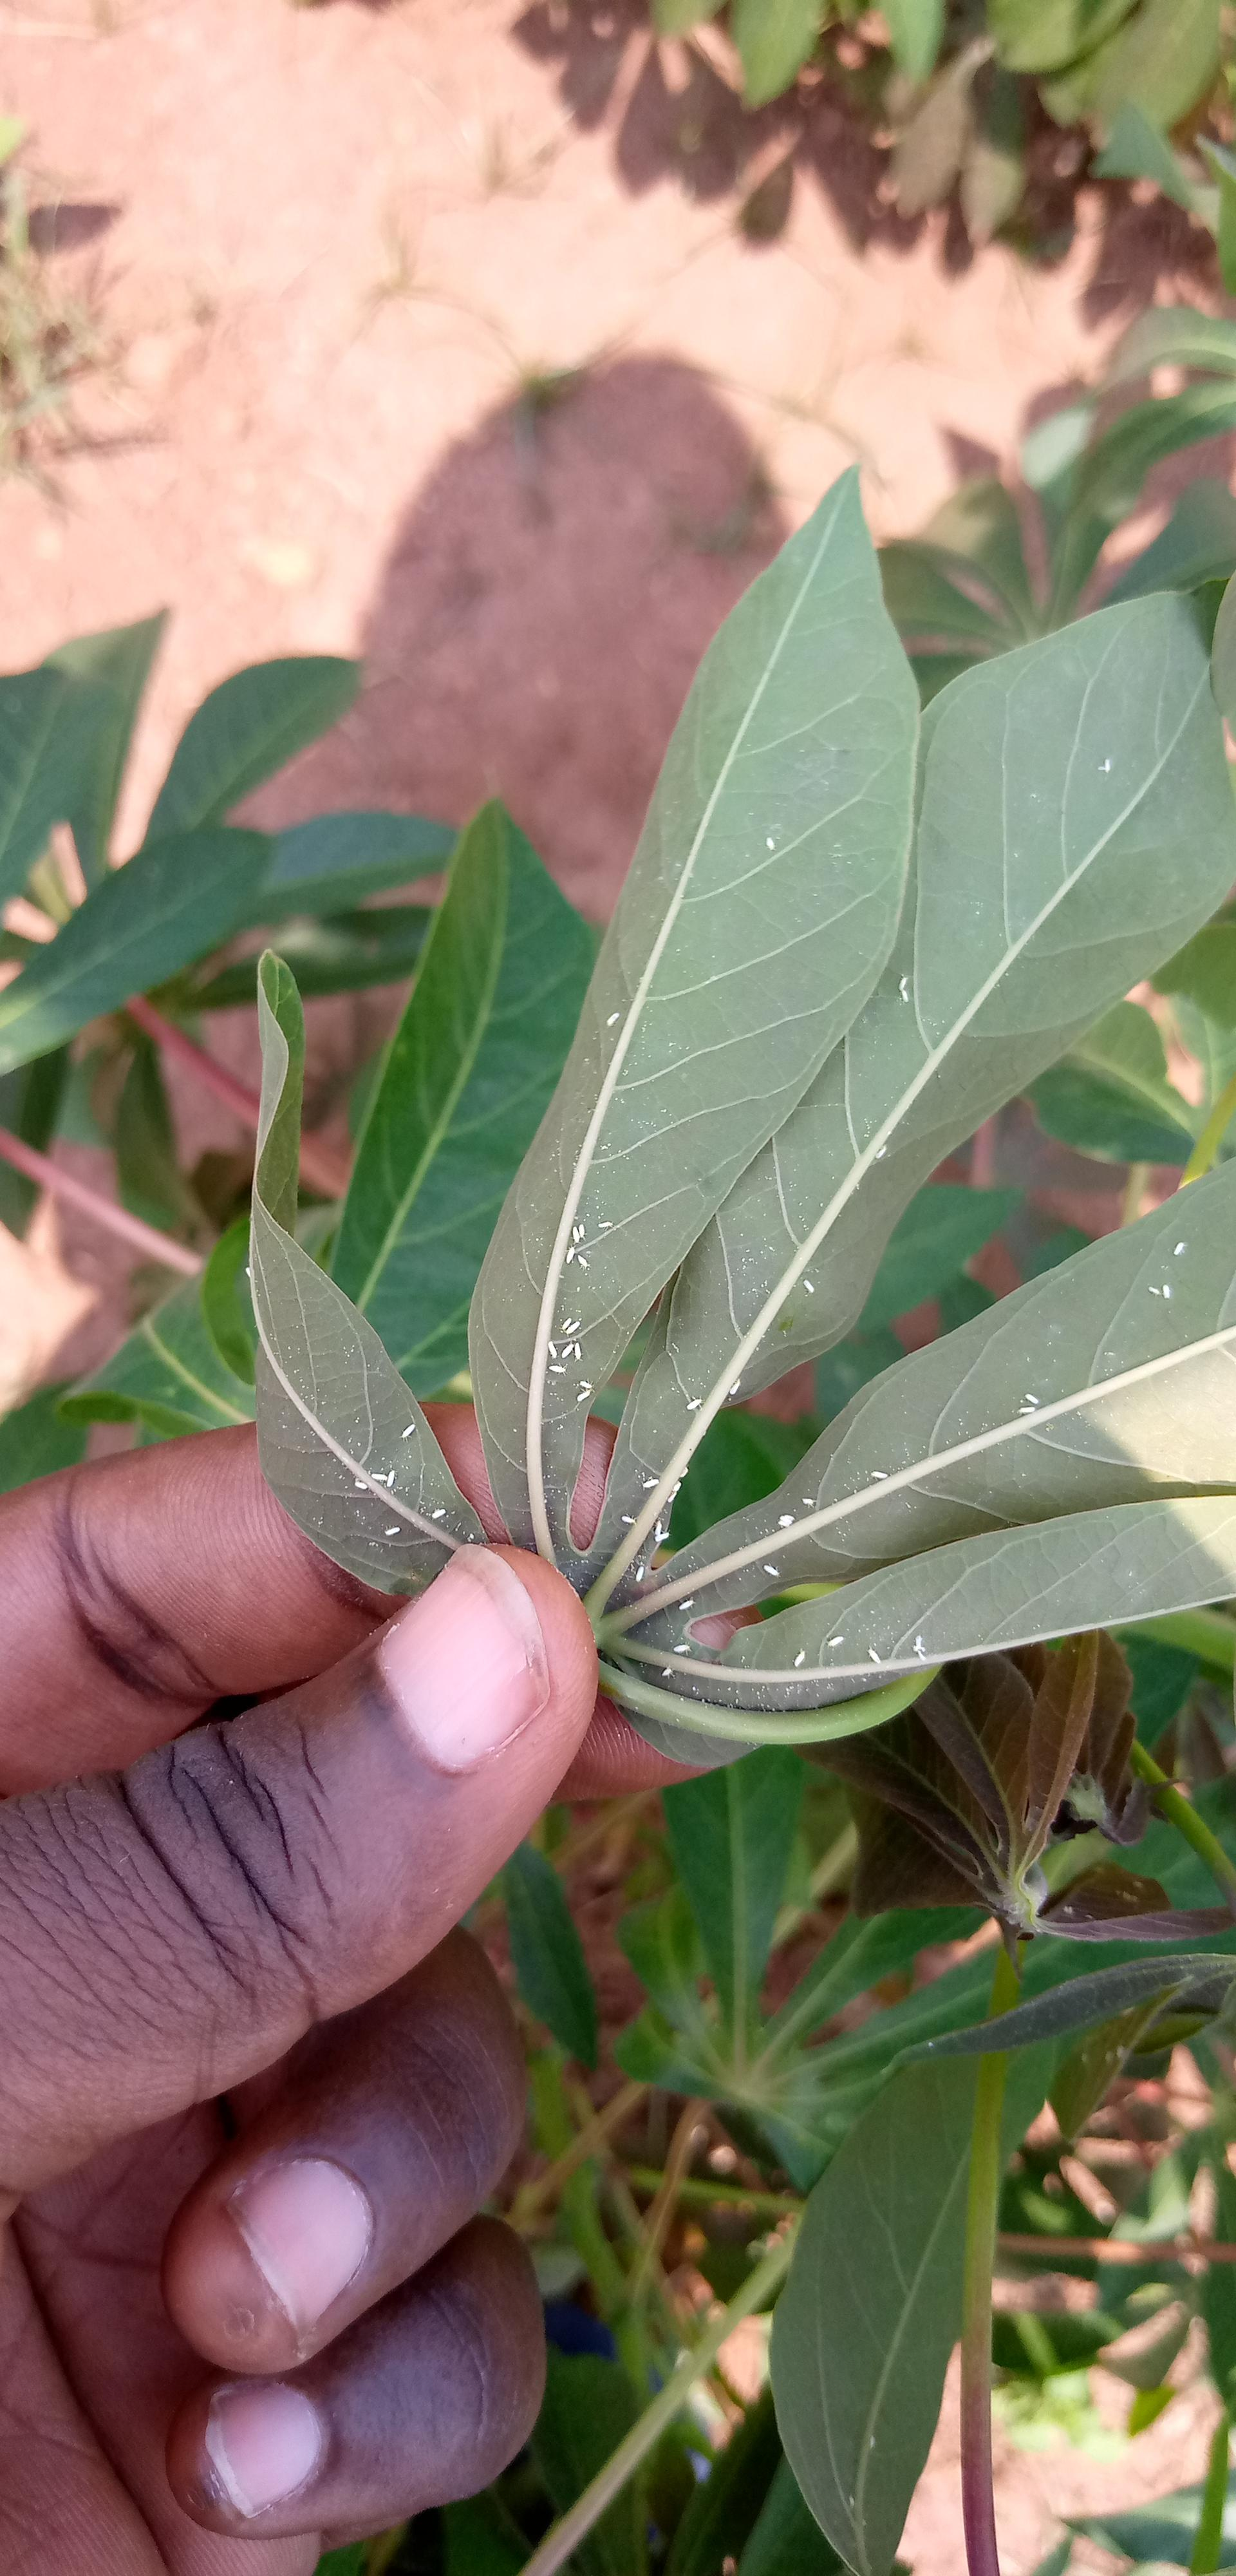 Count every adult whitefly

53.